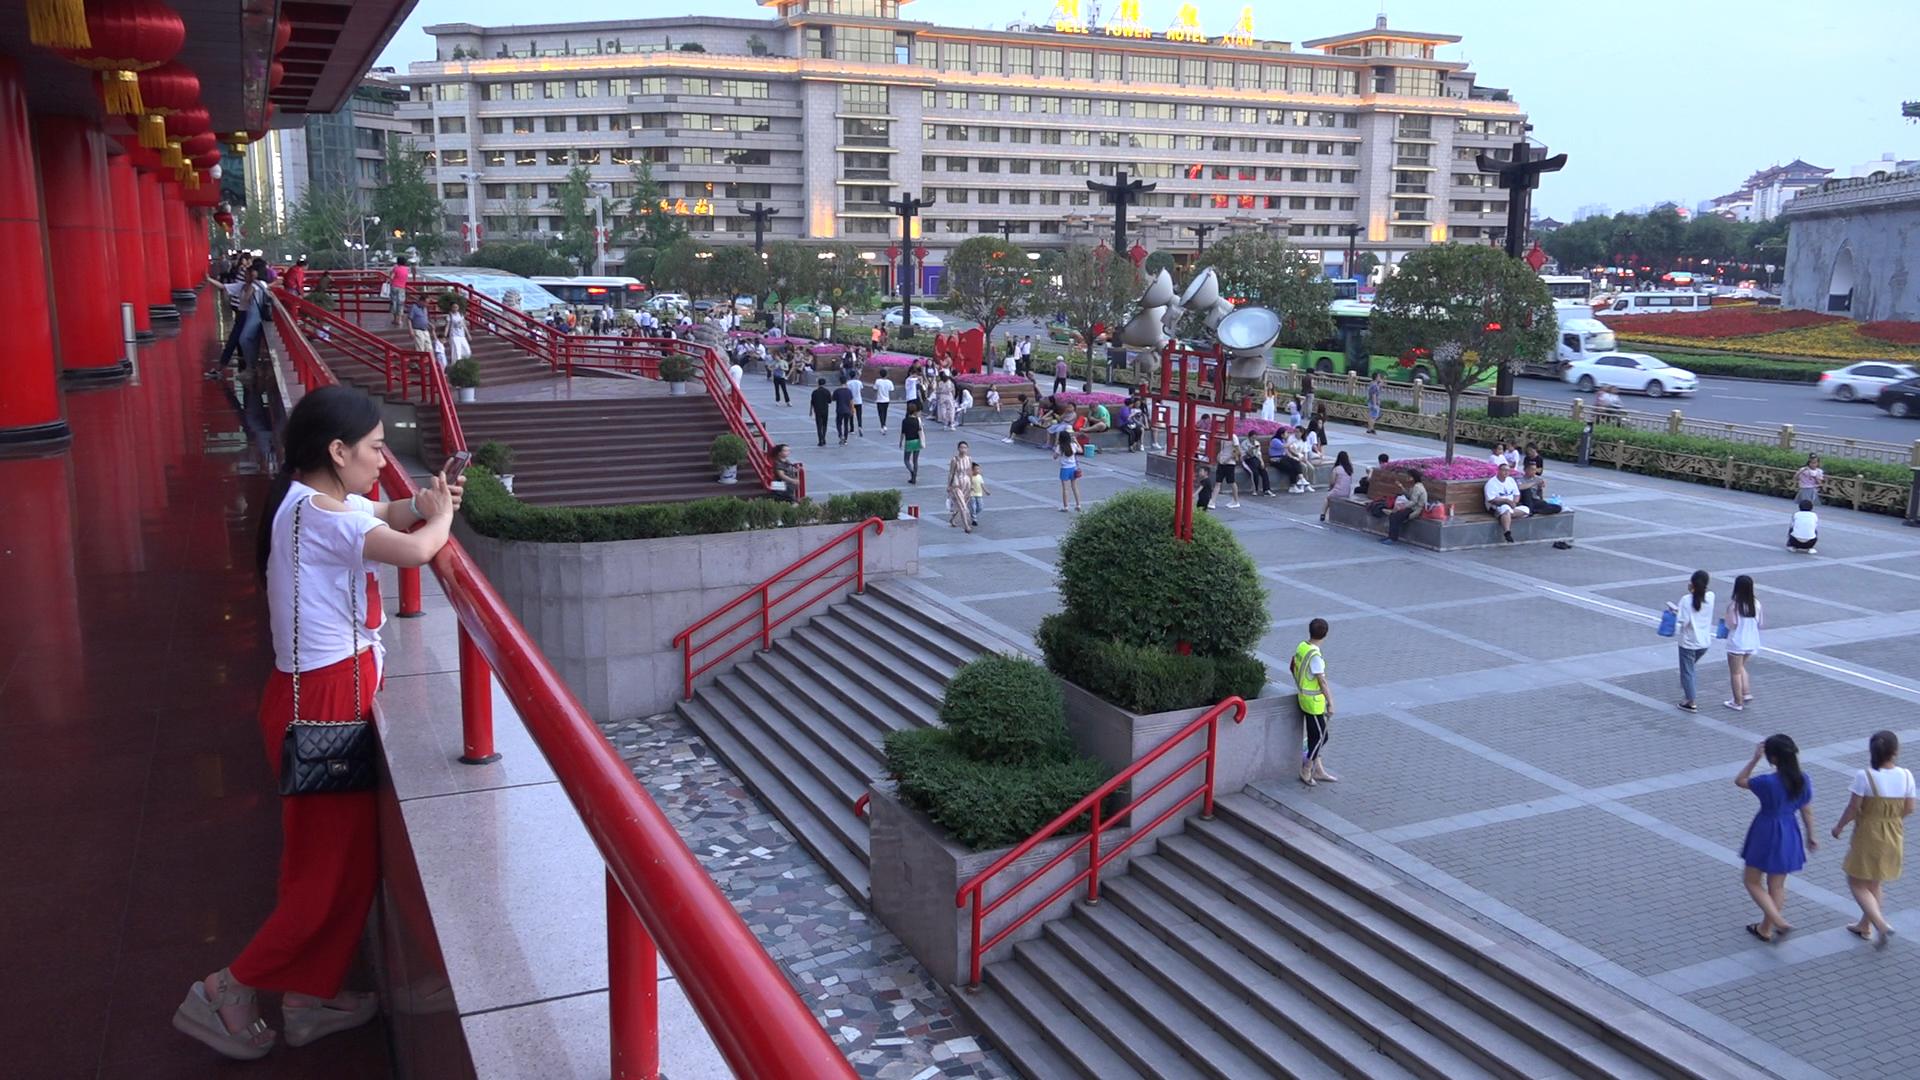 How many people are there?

179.